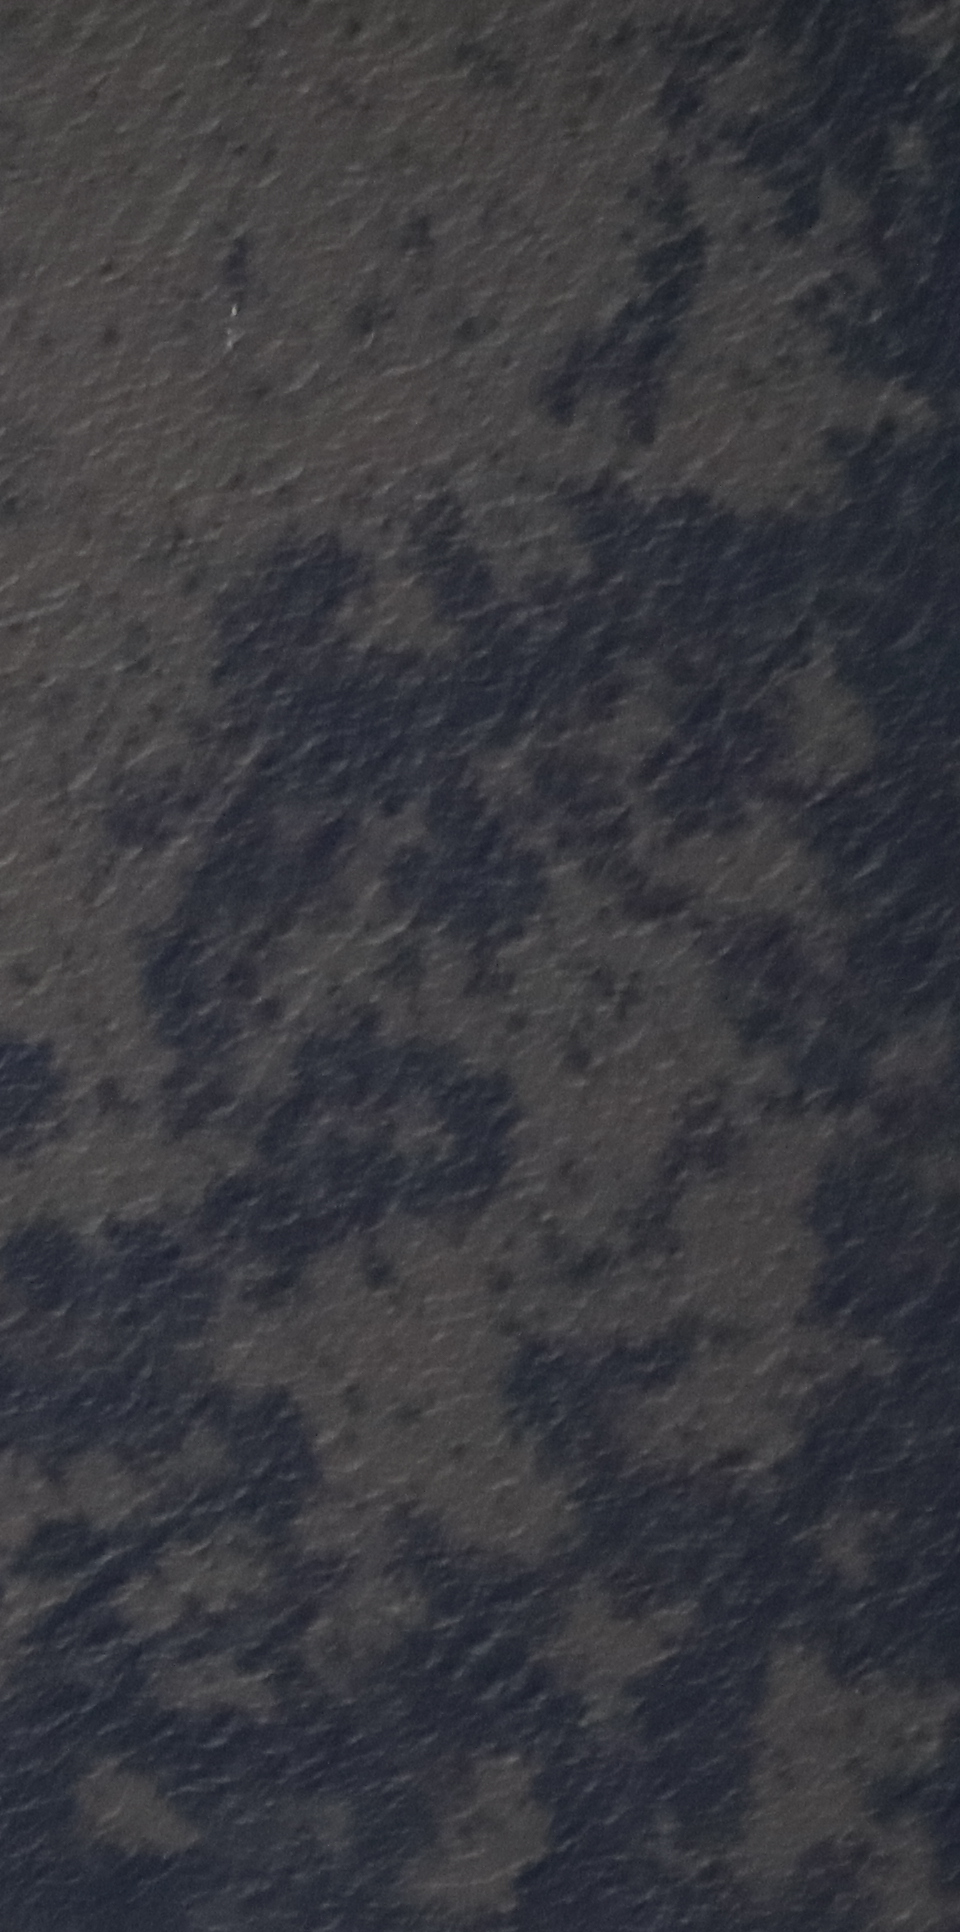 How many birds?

0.